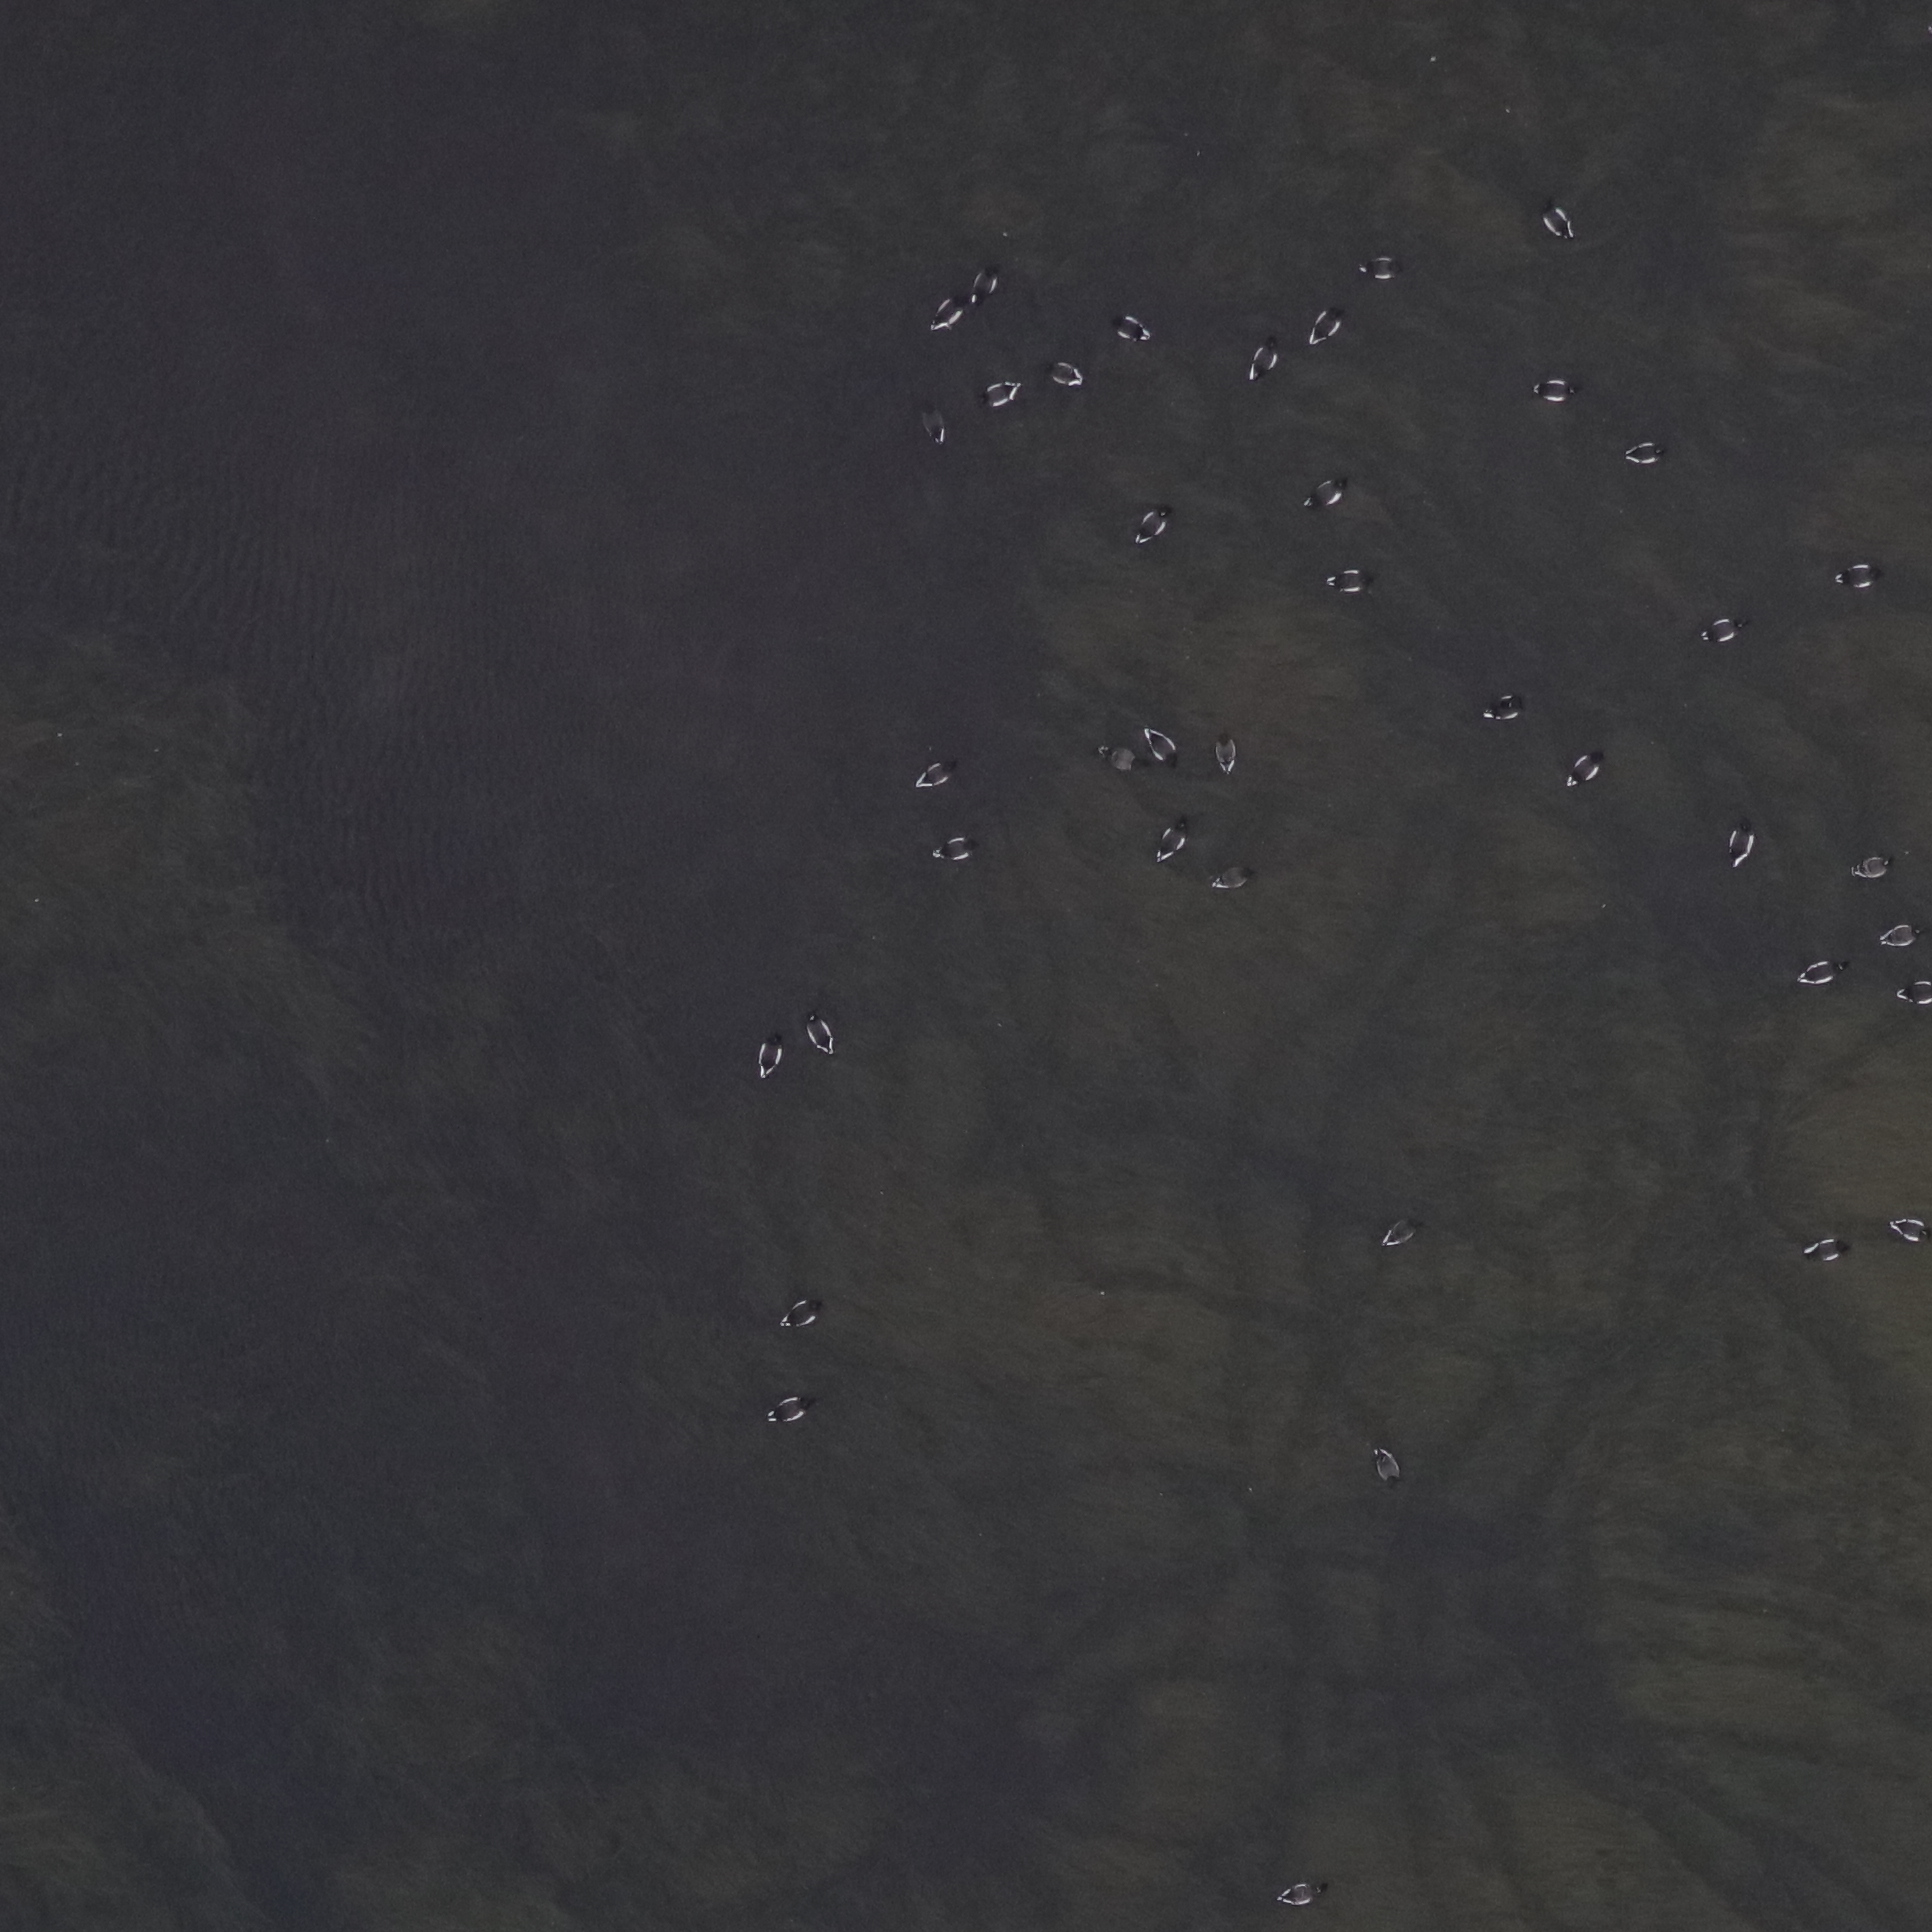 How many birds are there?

40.